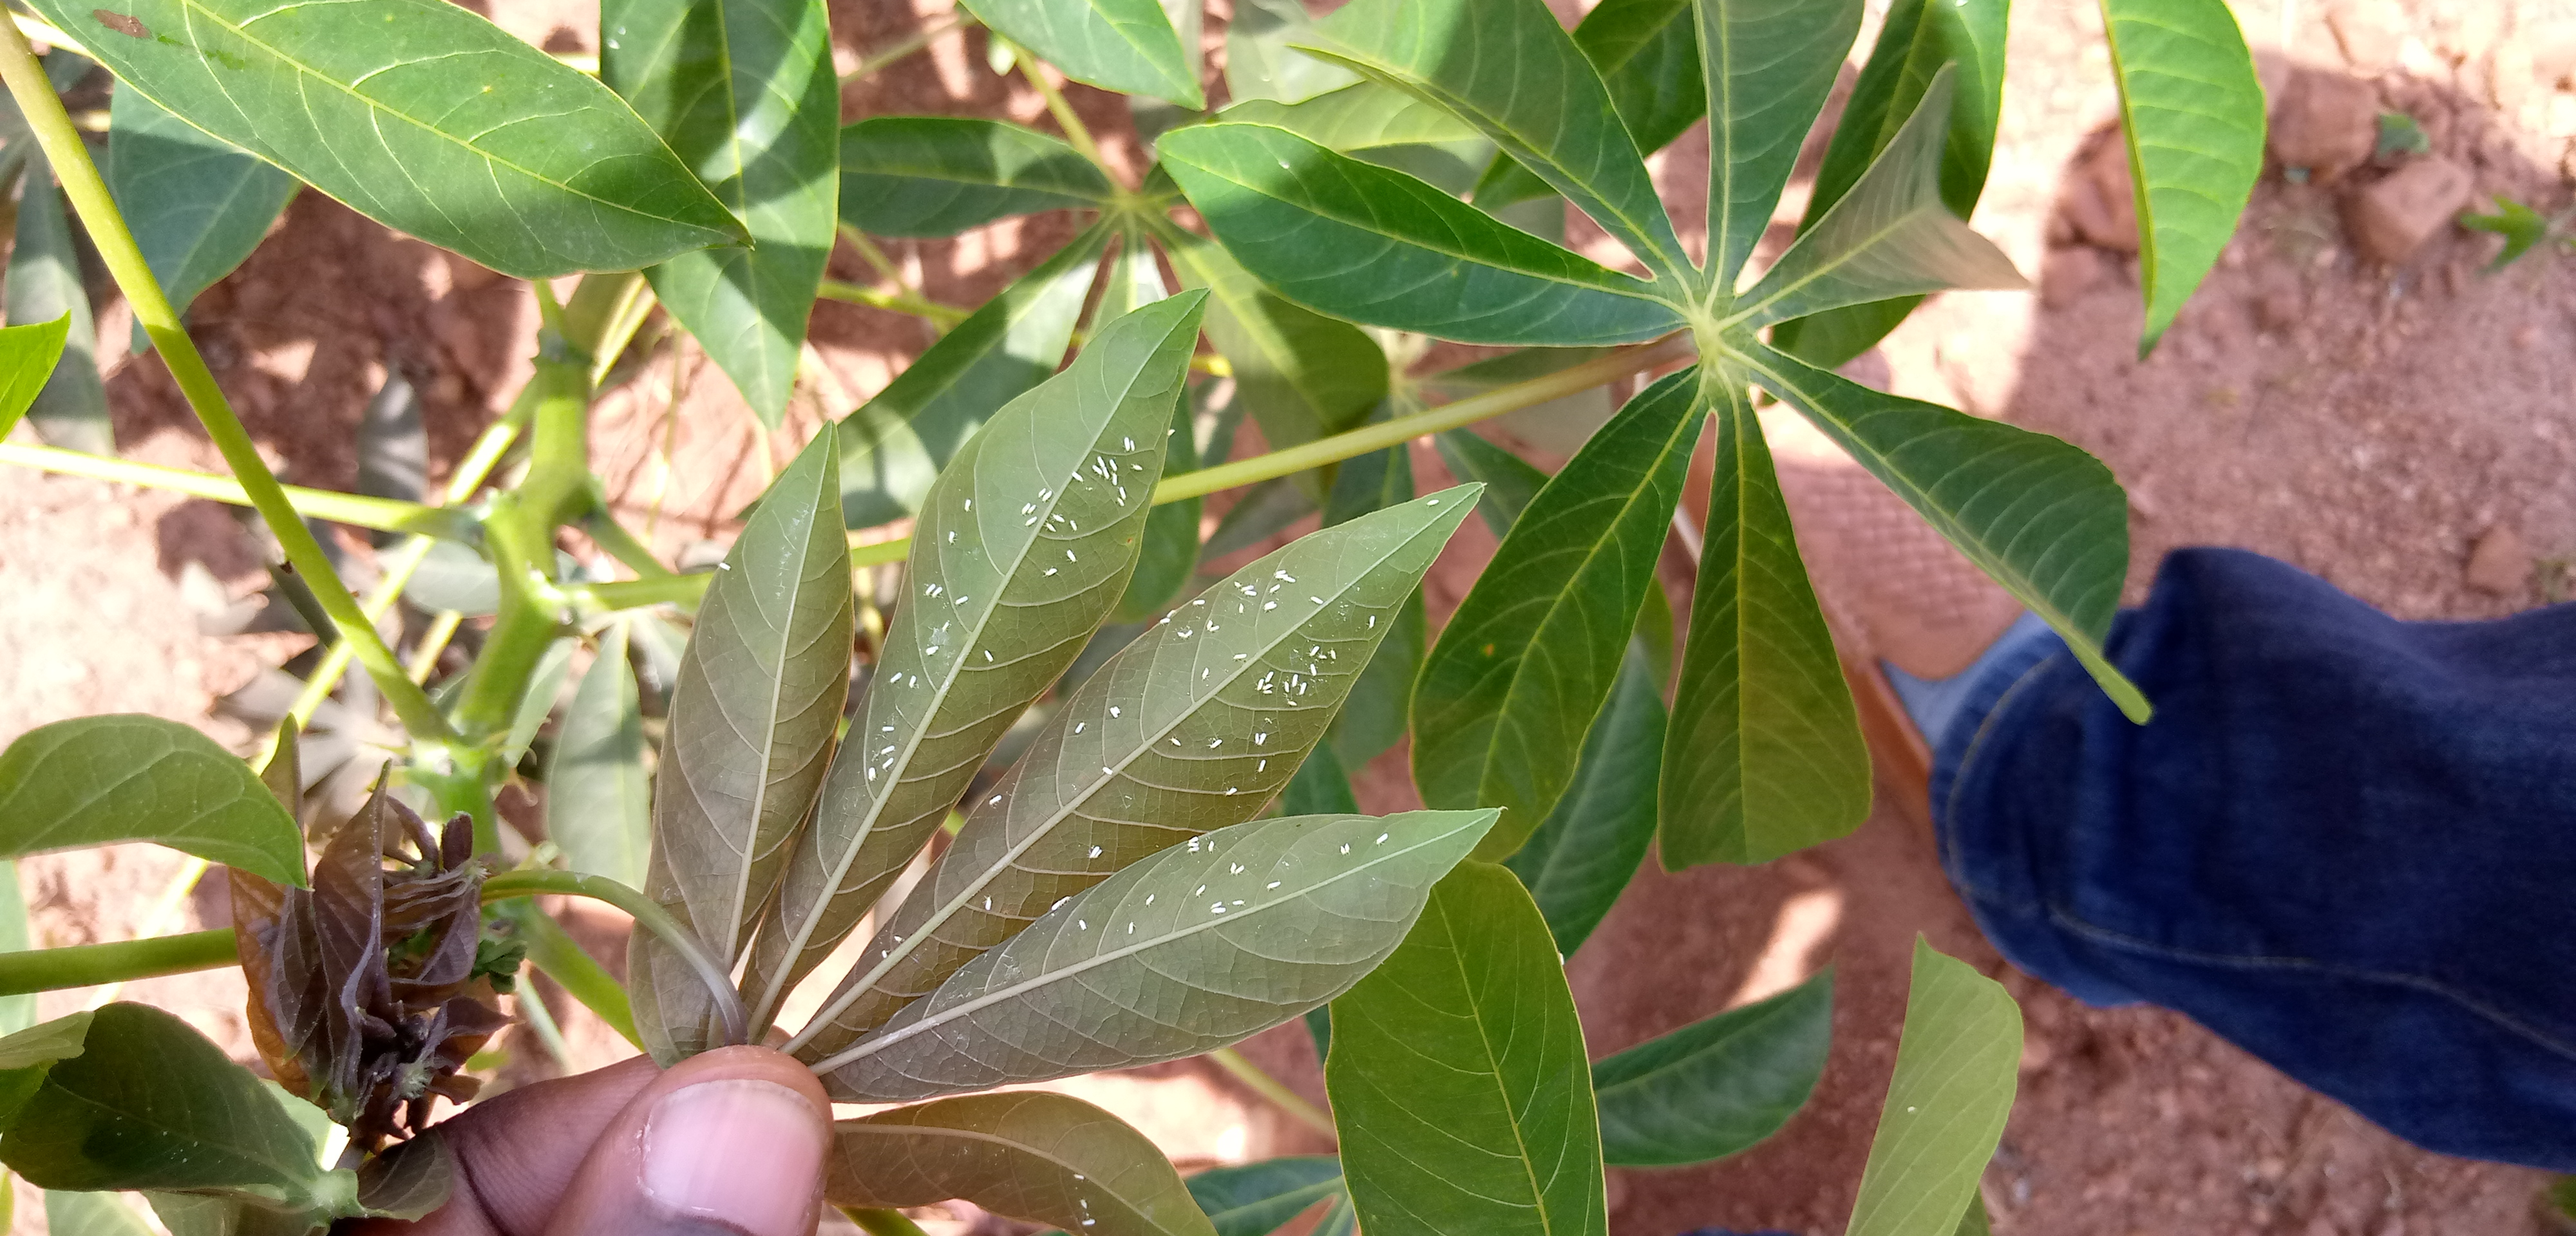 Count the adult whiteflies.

110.